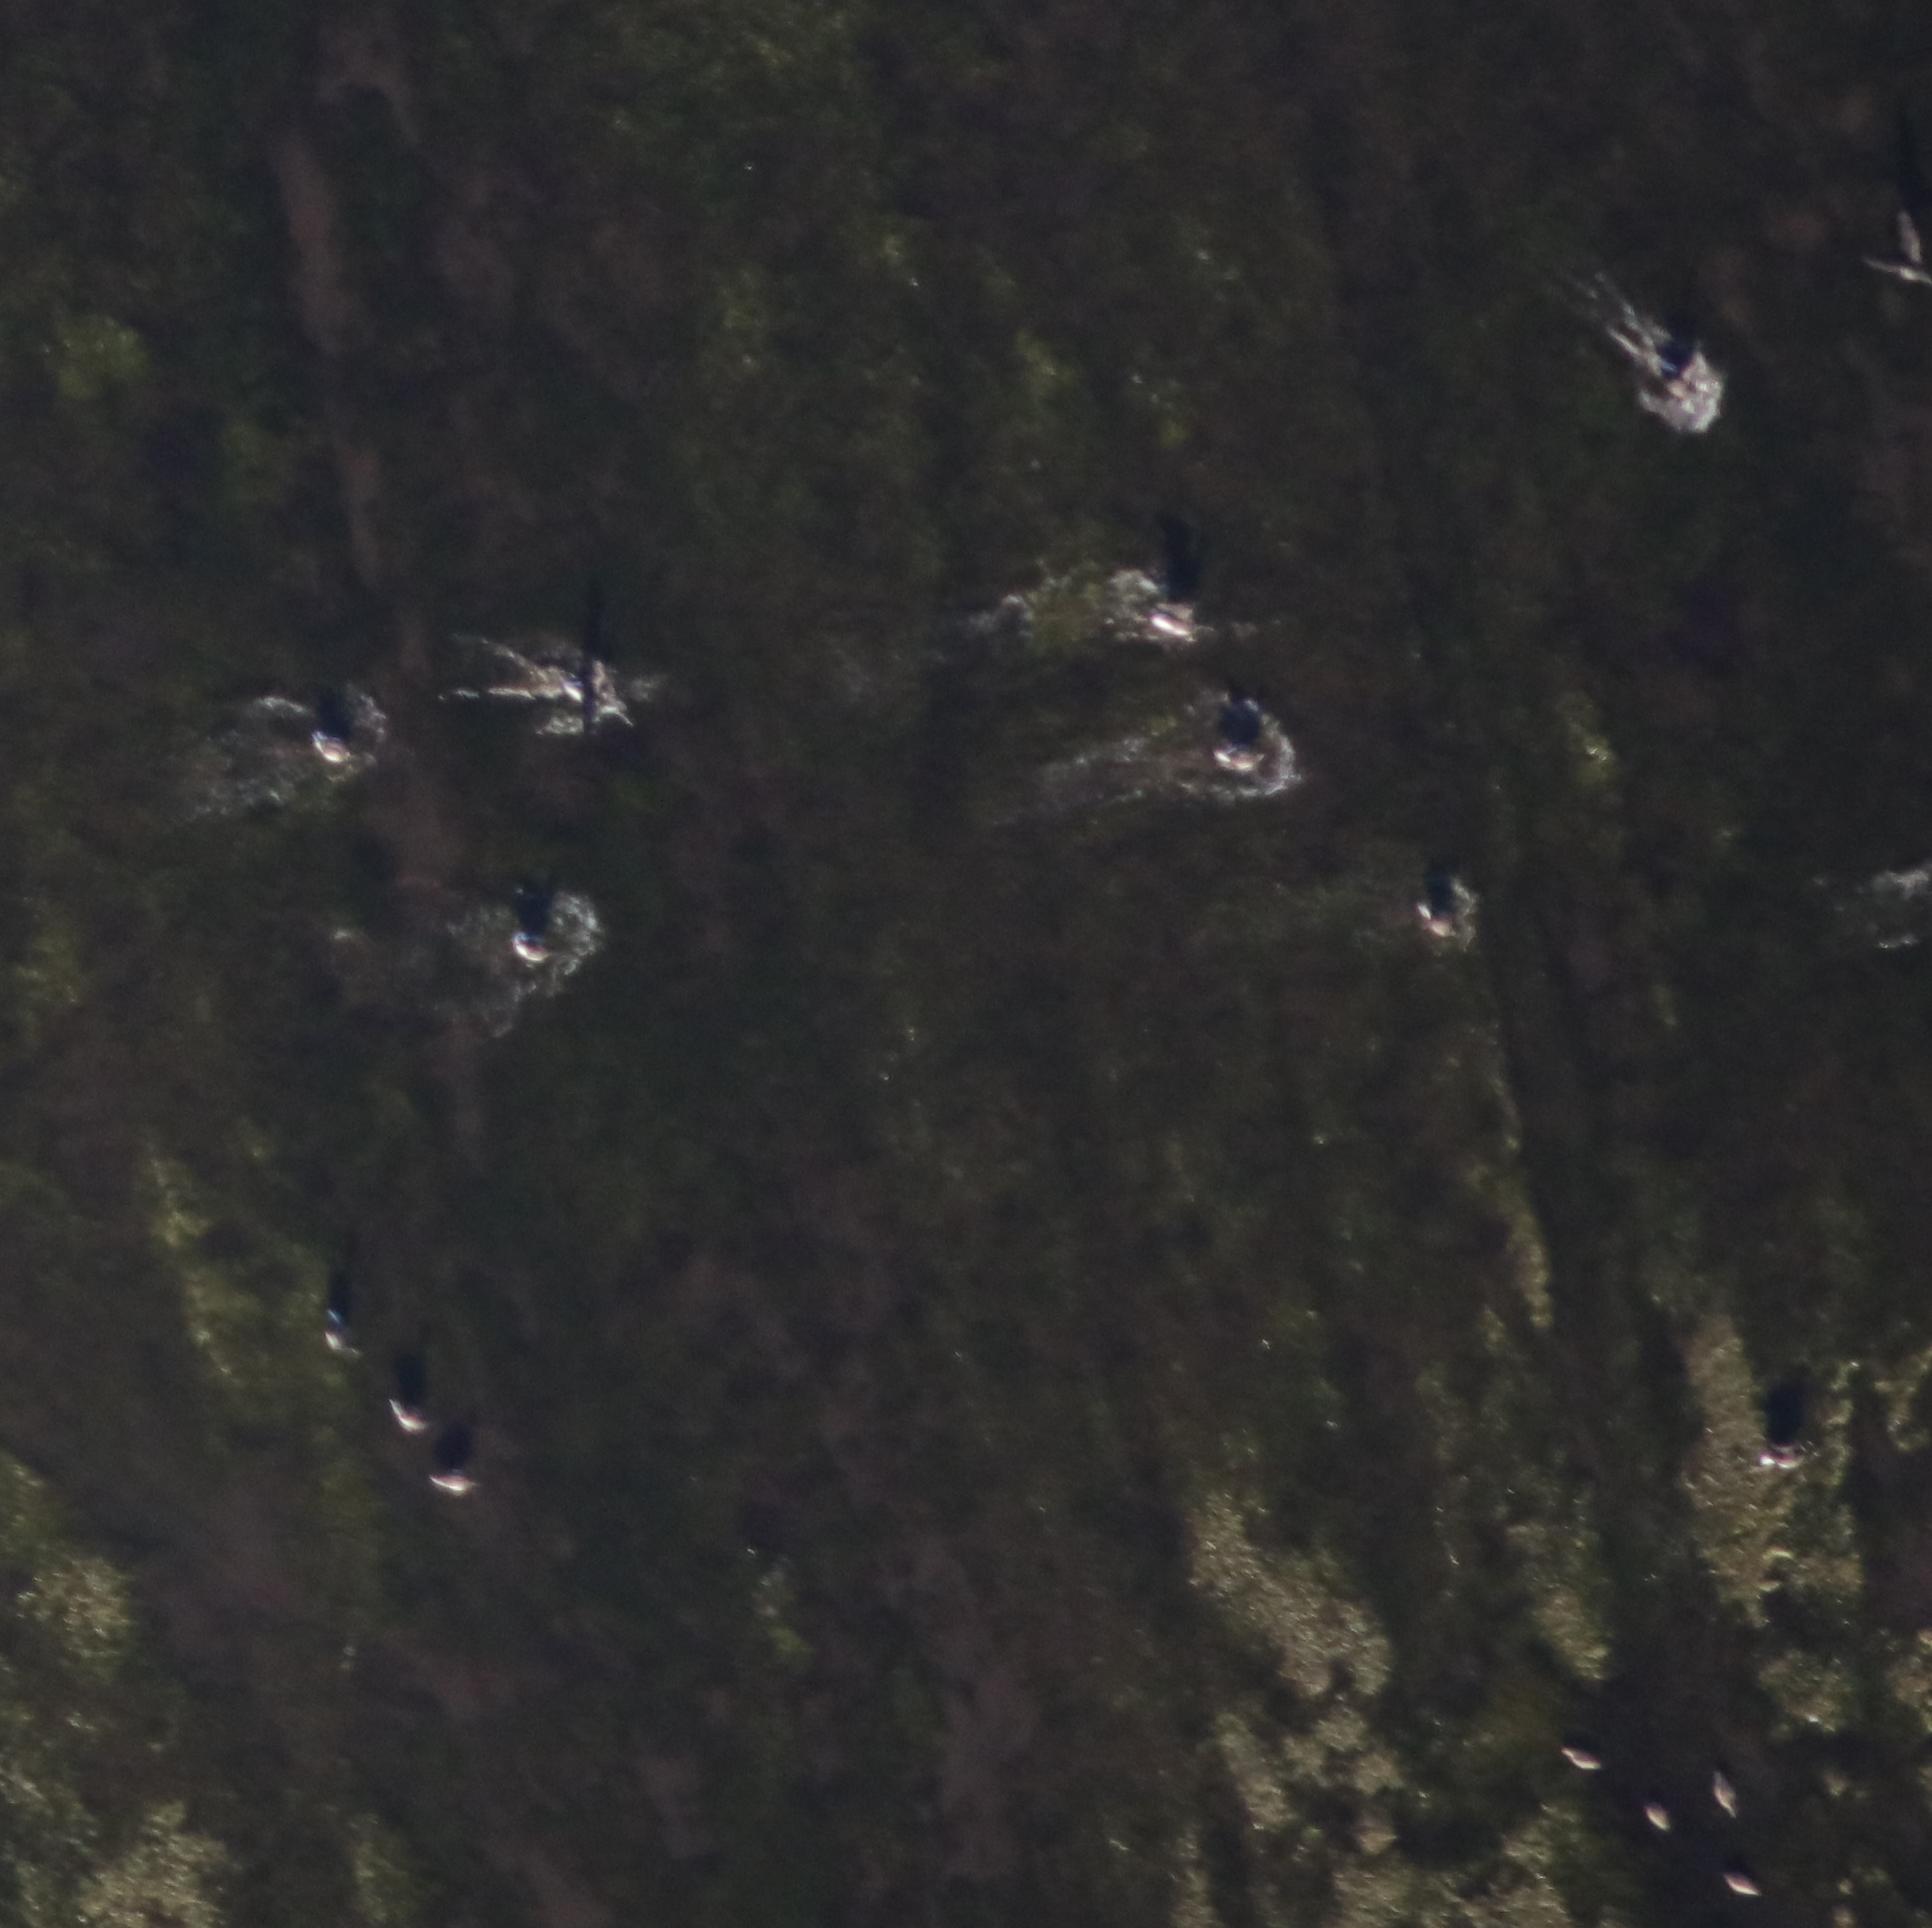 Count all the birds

16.